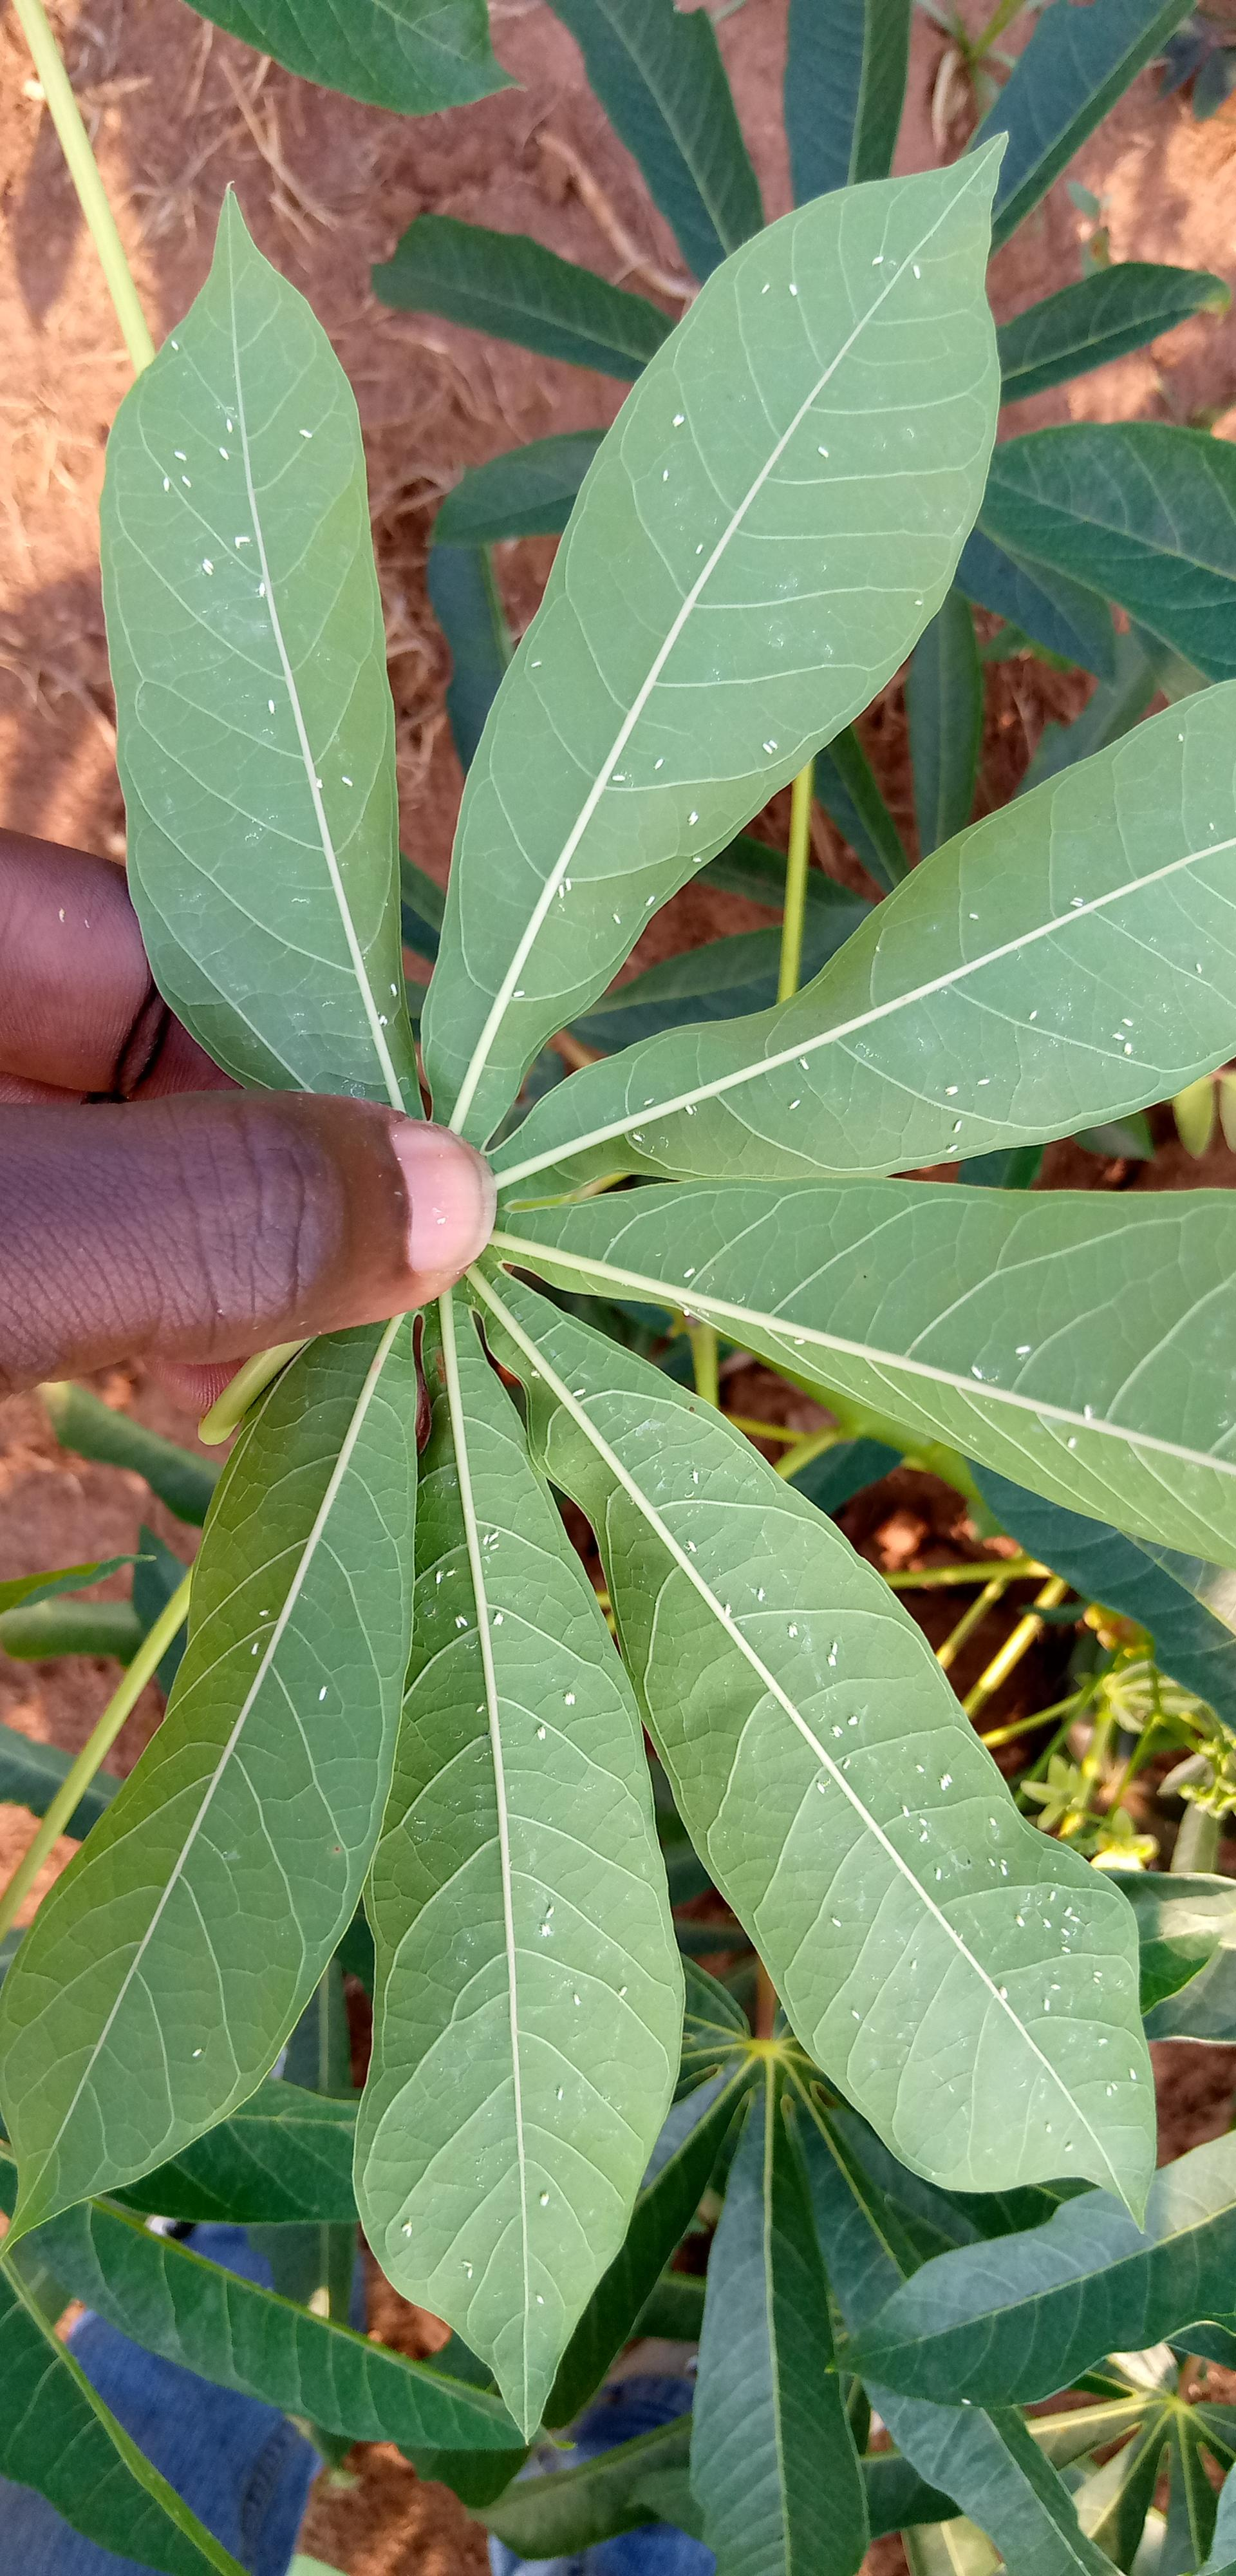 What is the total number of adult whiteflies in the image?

131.